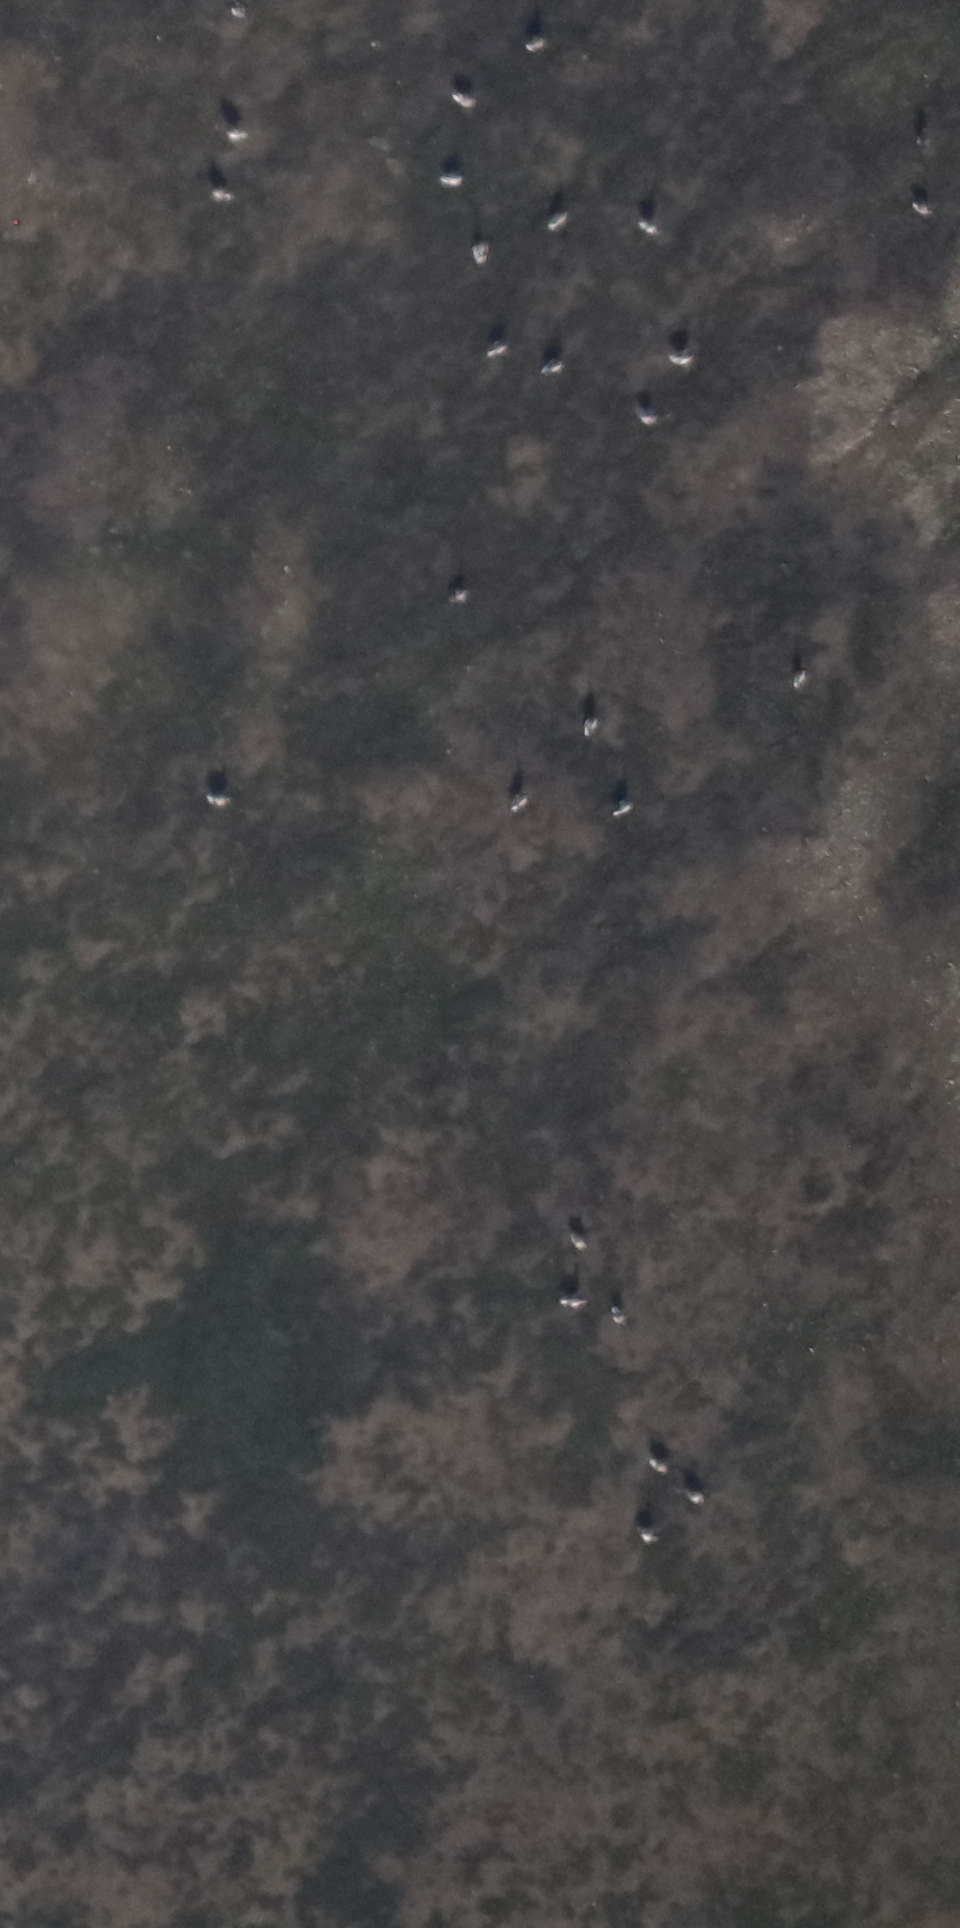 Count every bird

27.